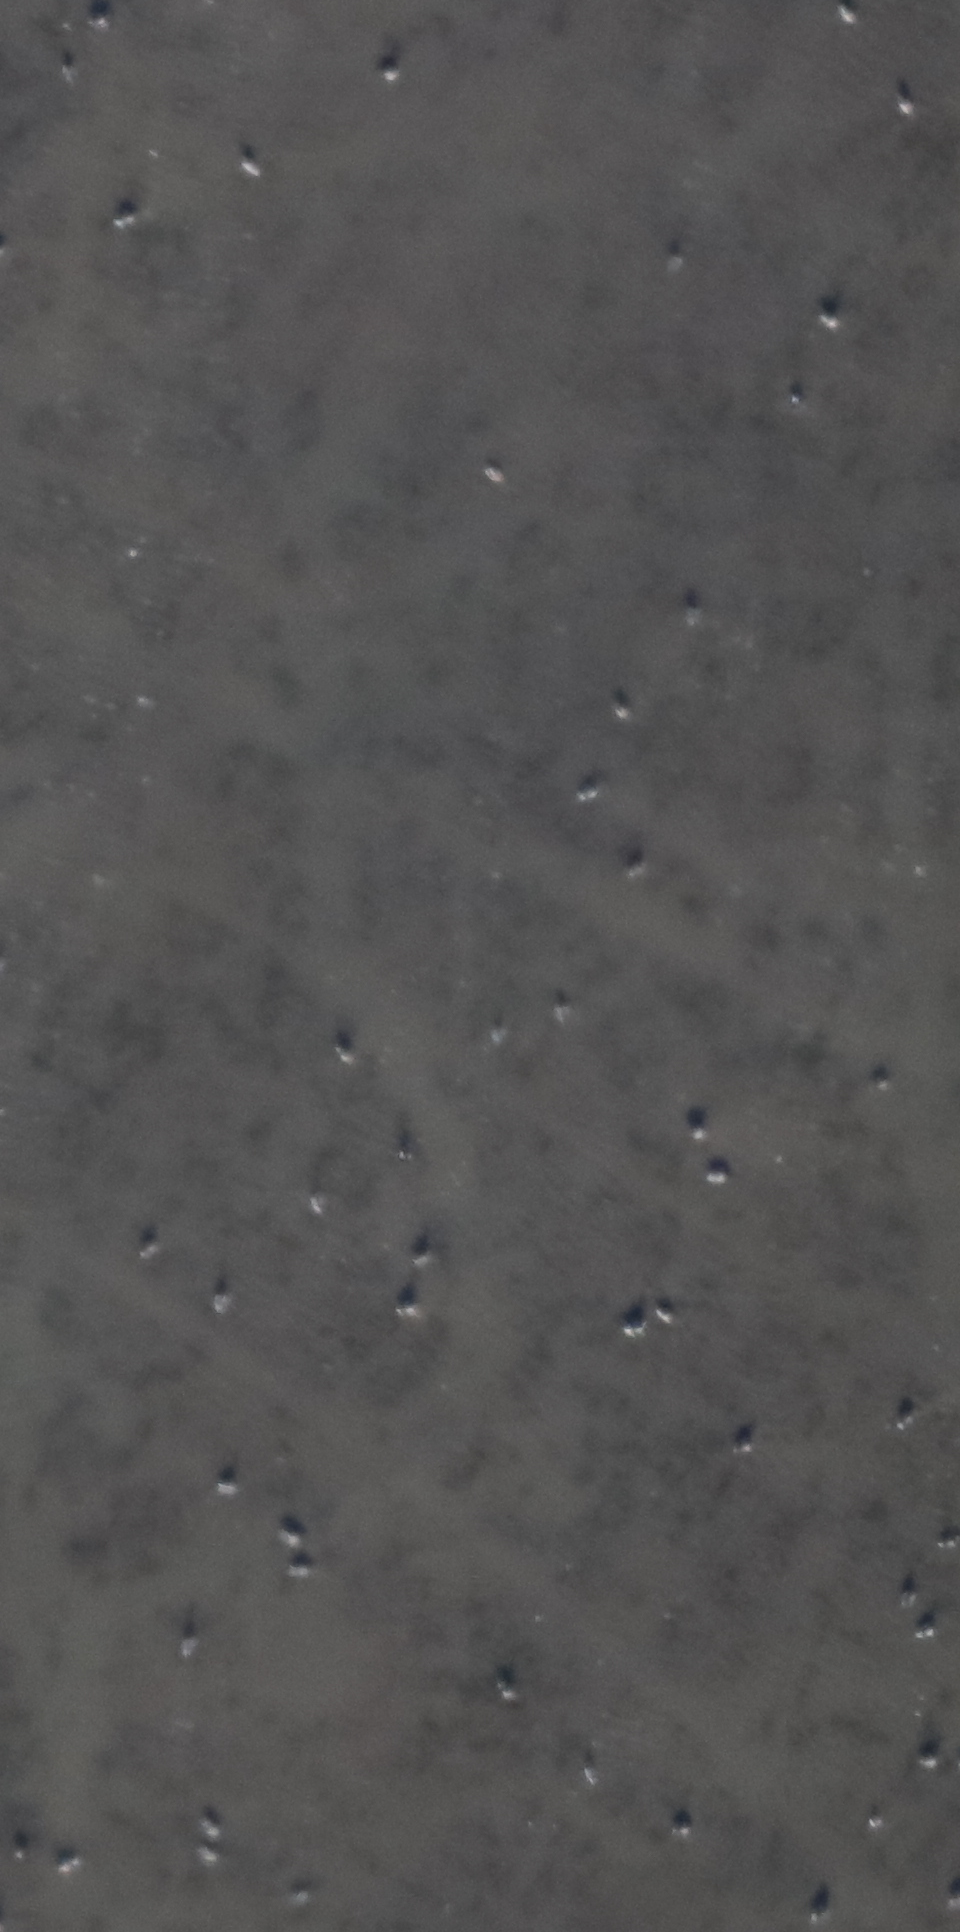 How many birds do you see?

50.